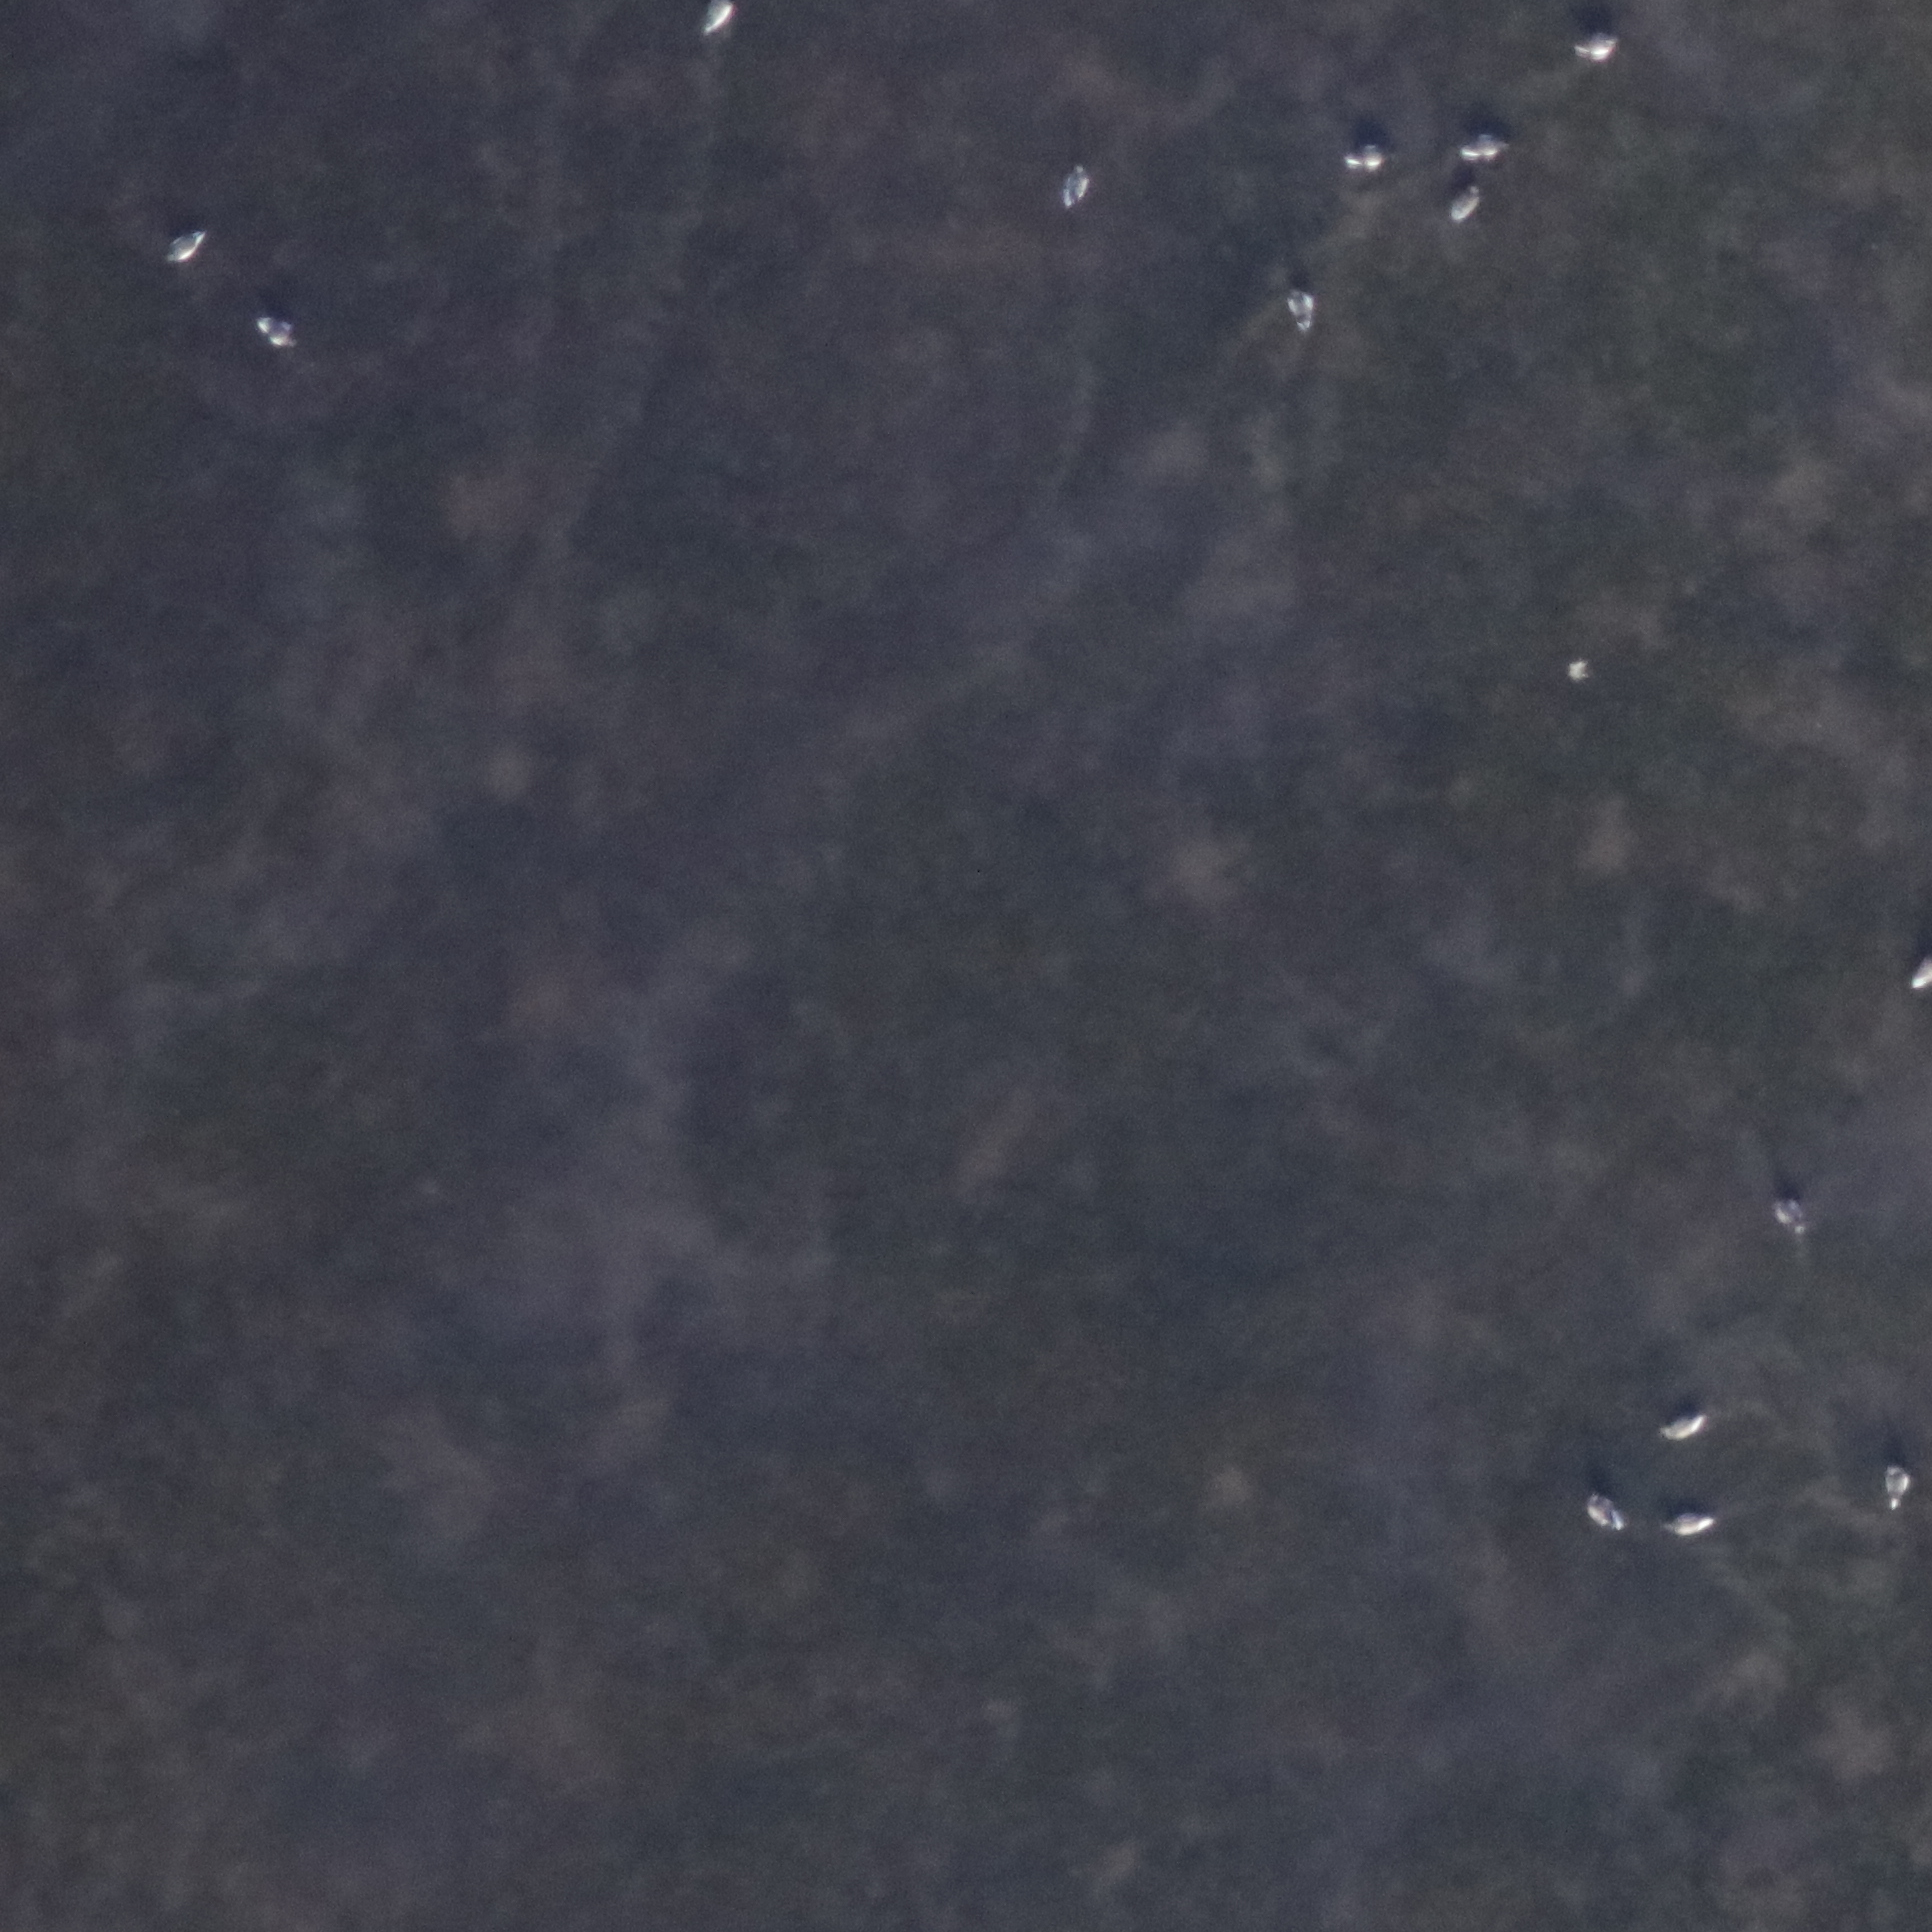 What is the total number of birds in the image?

15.